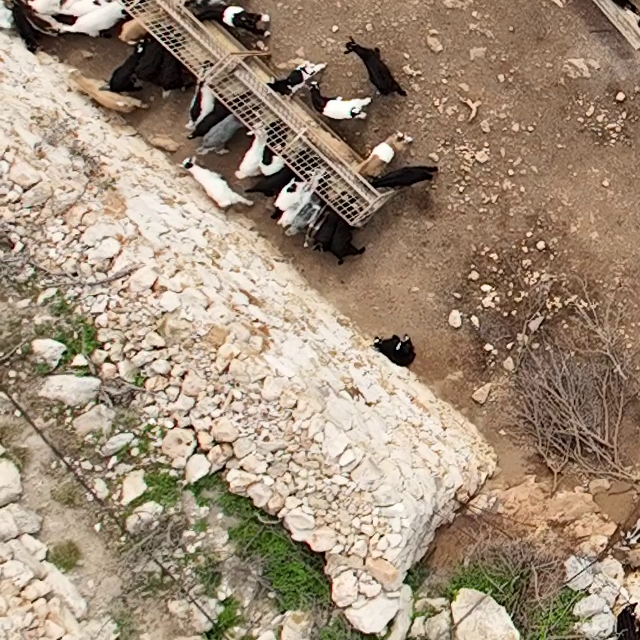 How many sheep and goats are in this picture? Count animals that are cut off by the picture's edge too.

35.